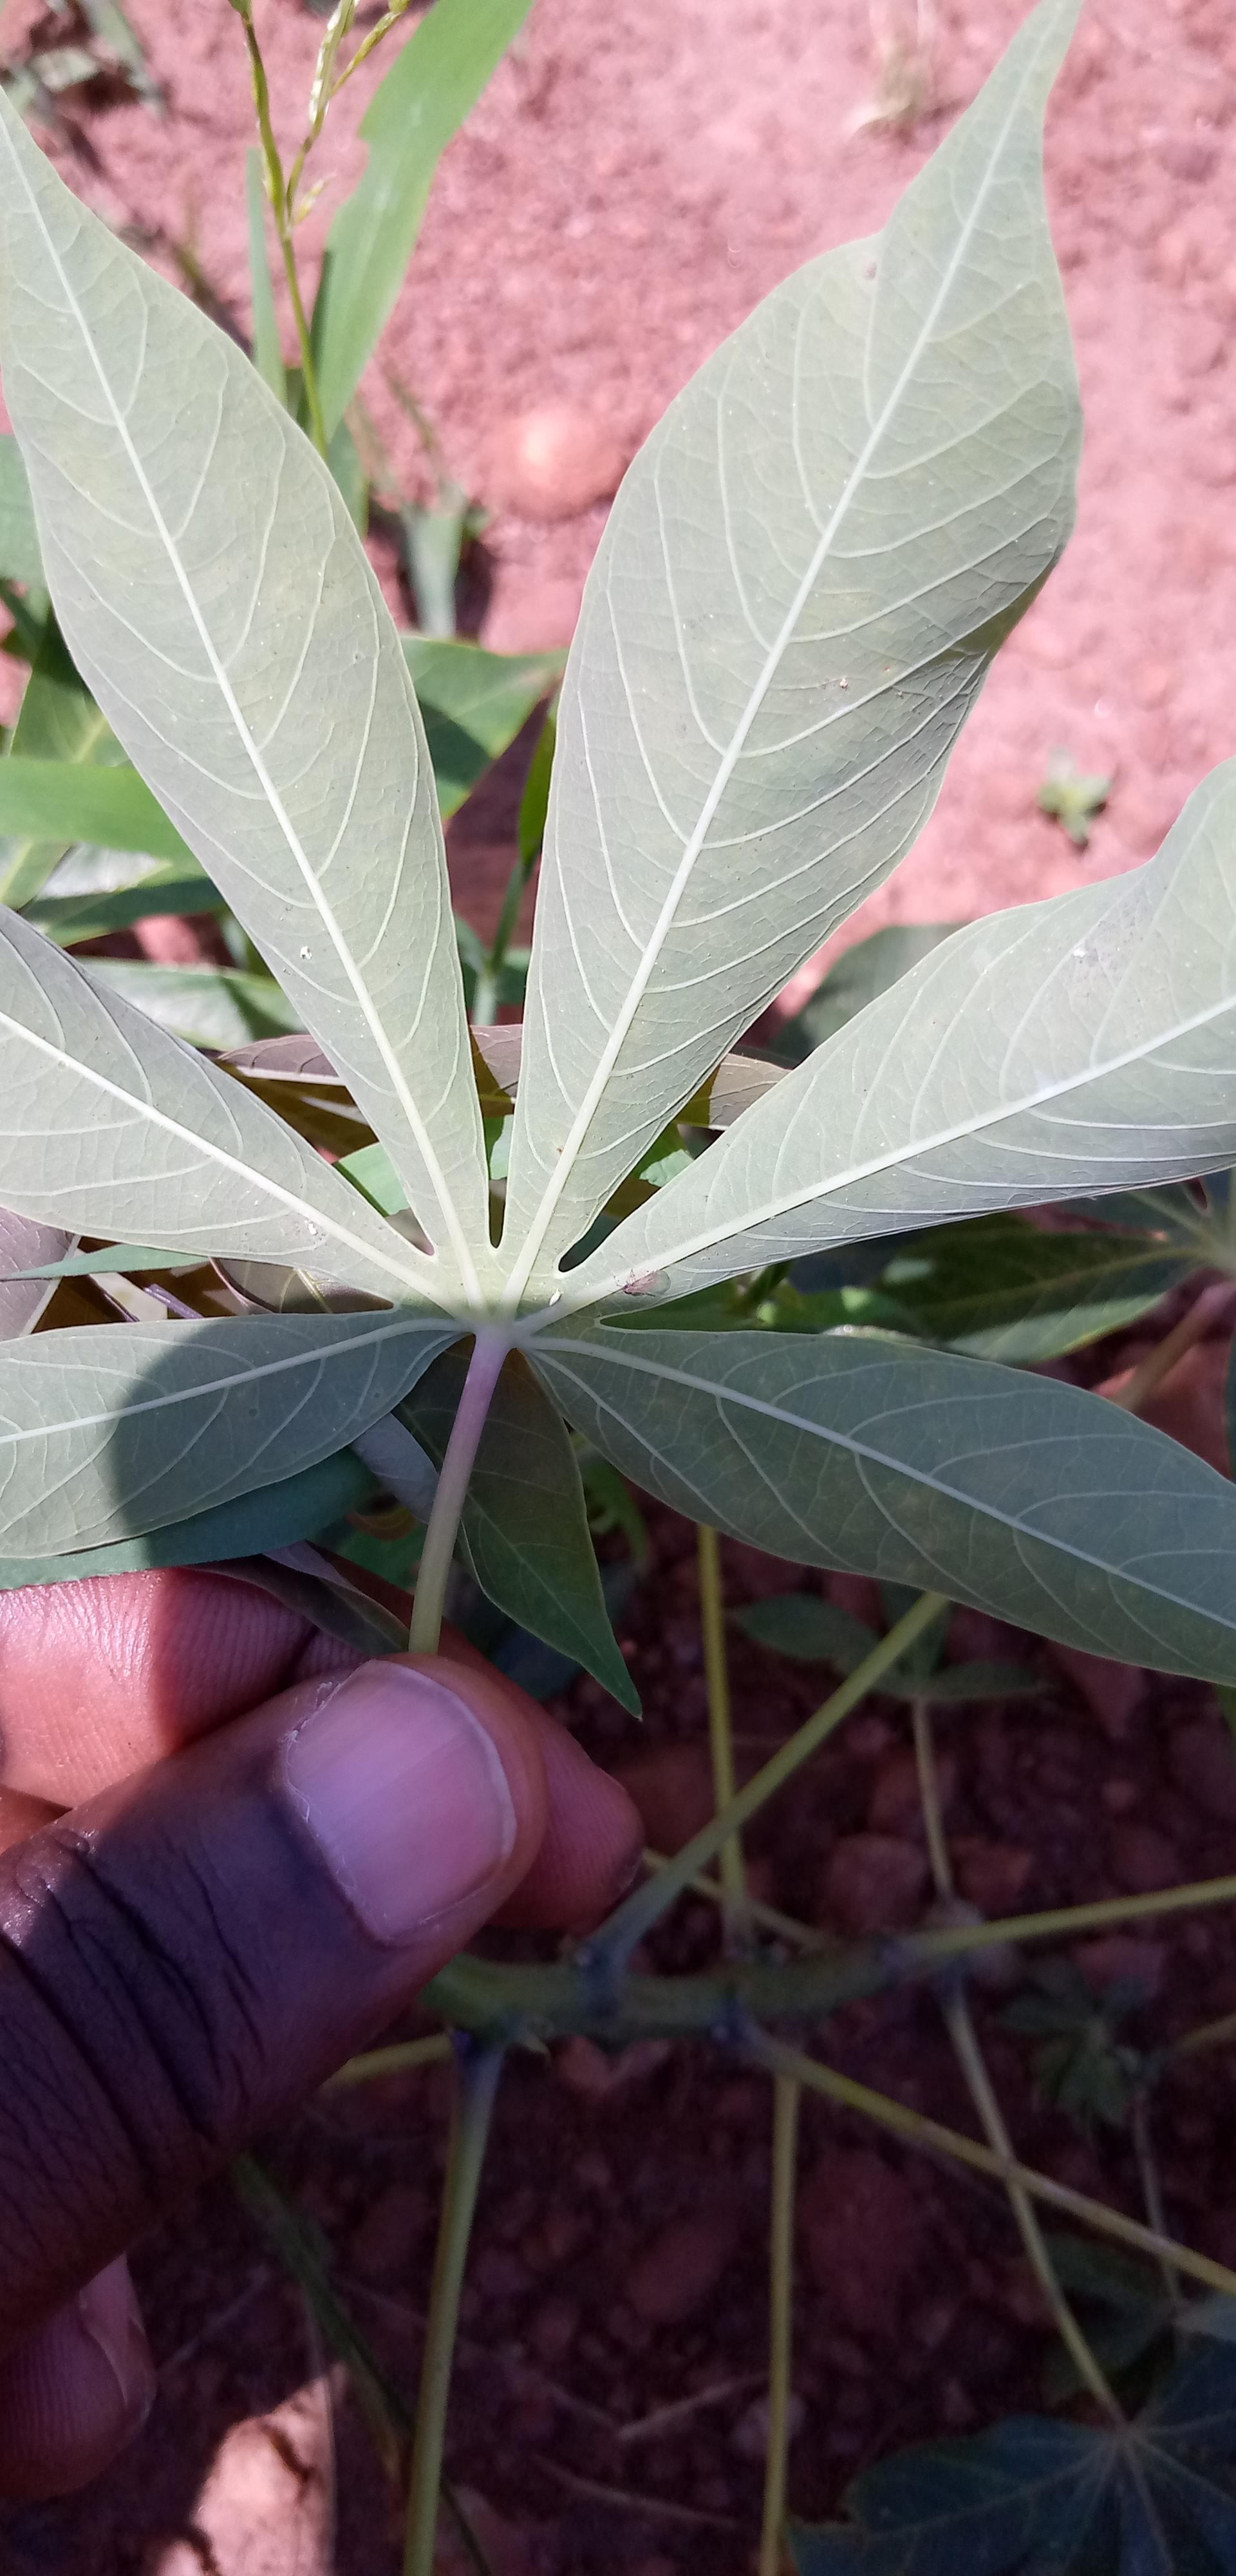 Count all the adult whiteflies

4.